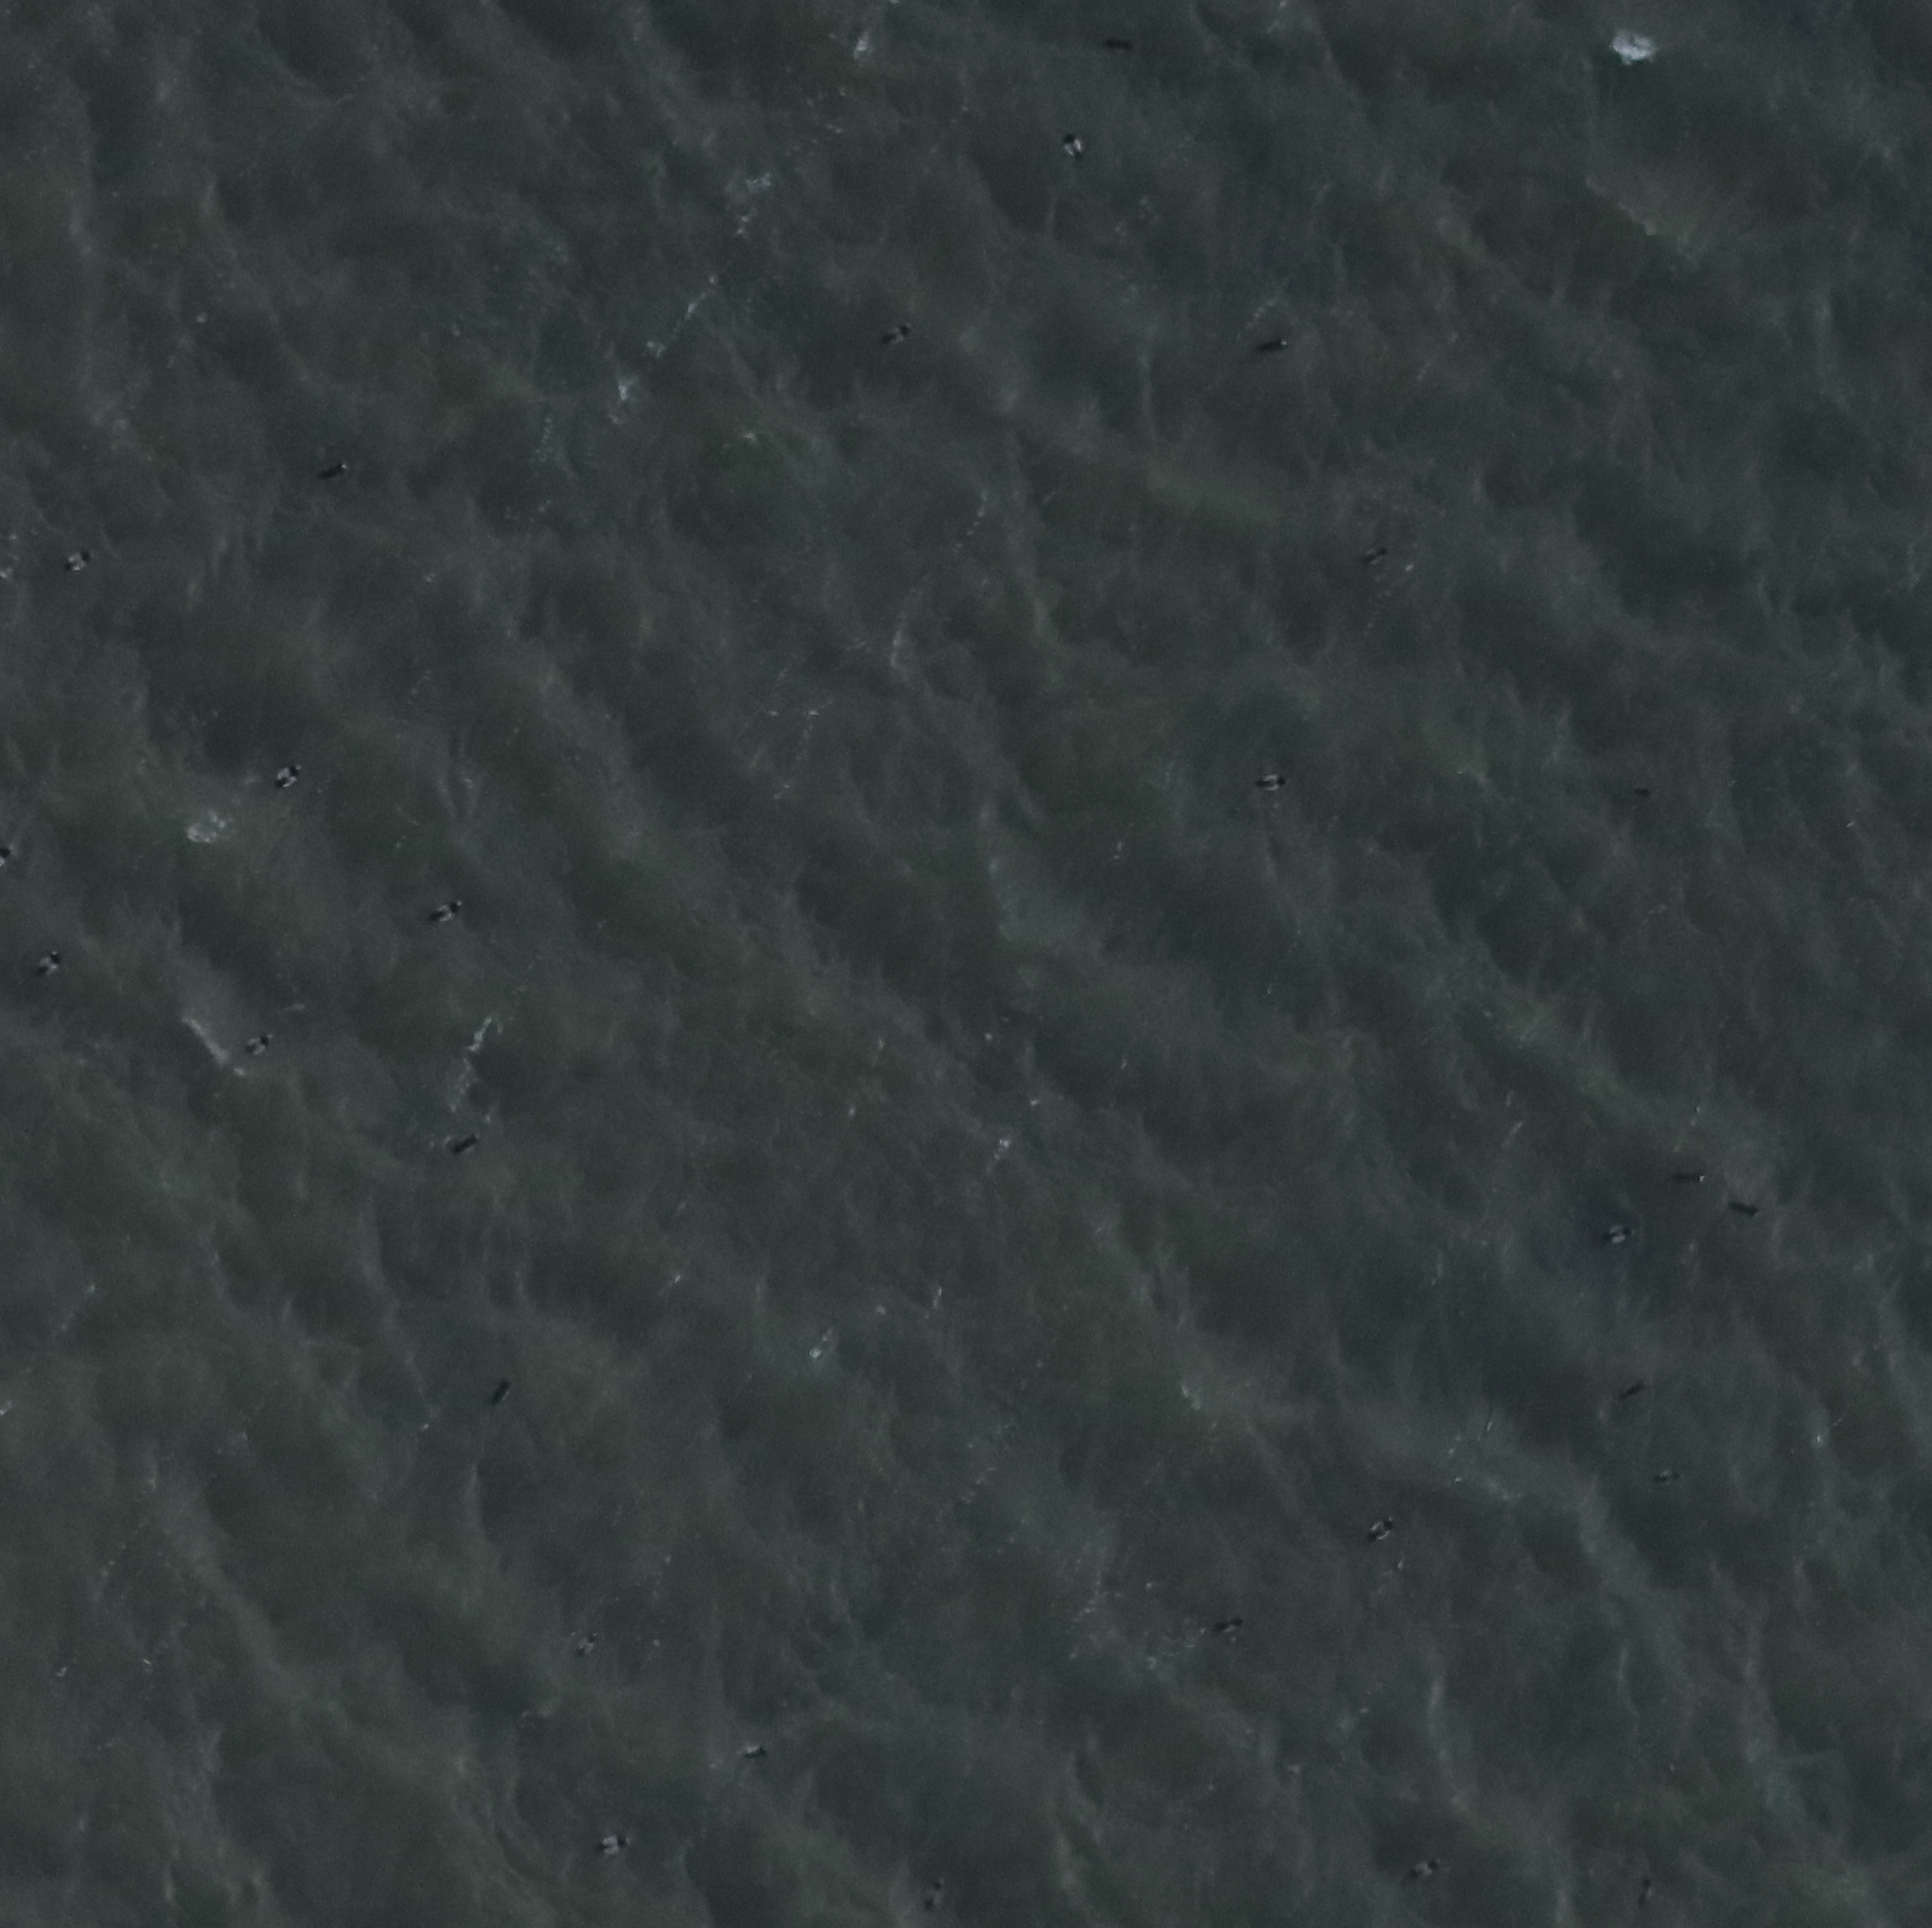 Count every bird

28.